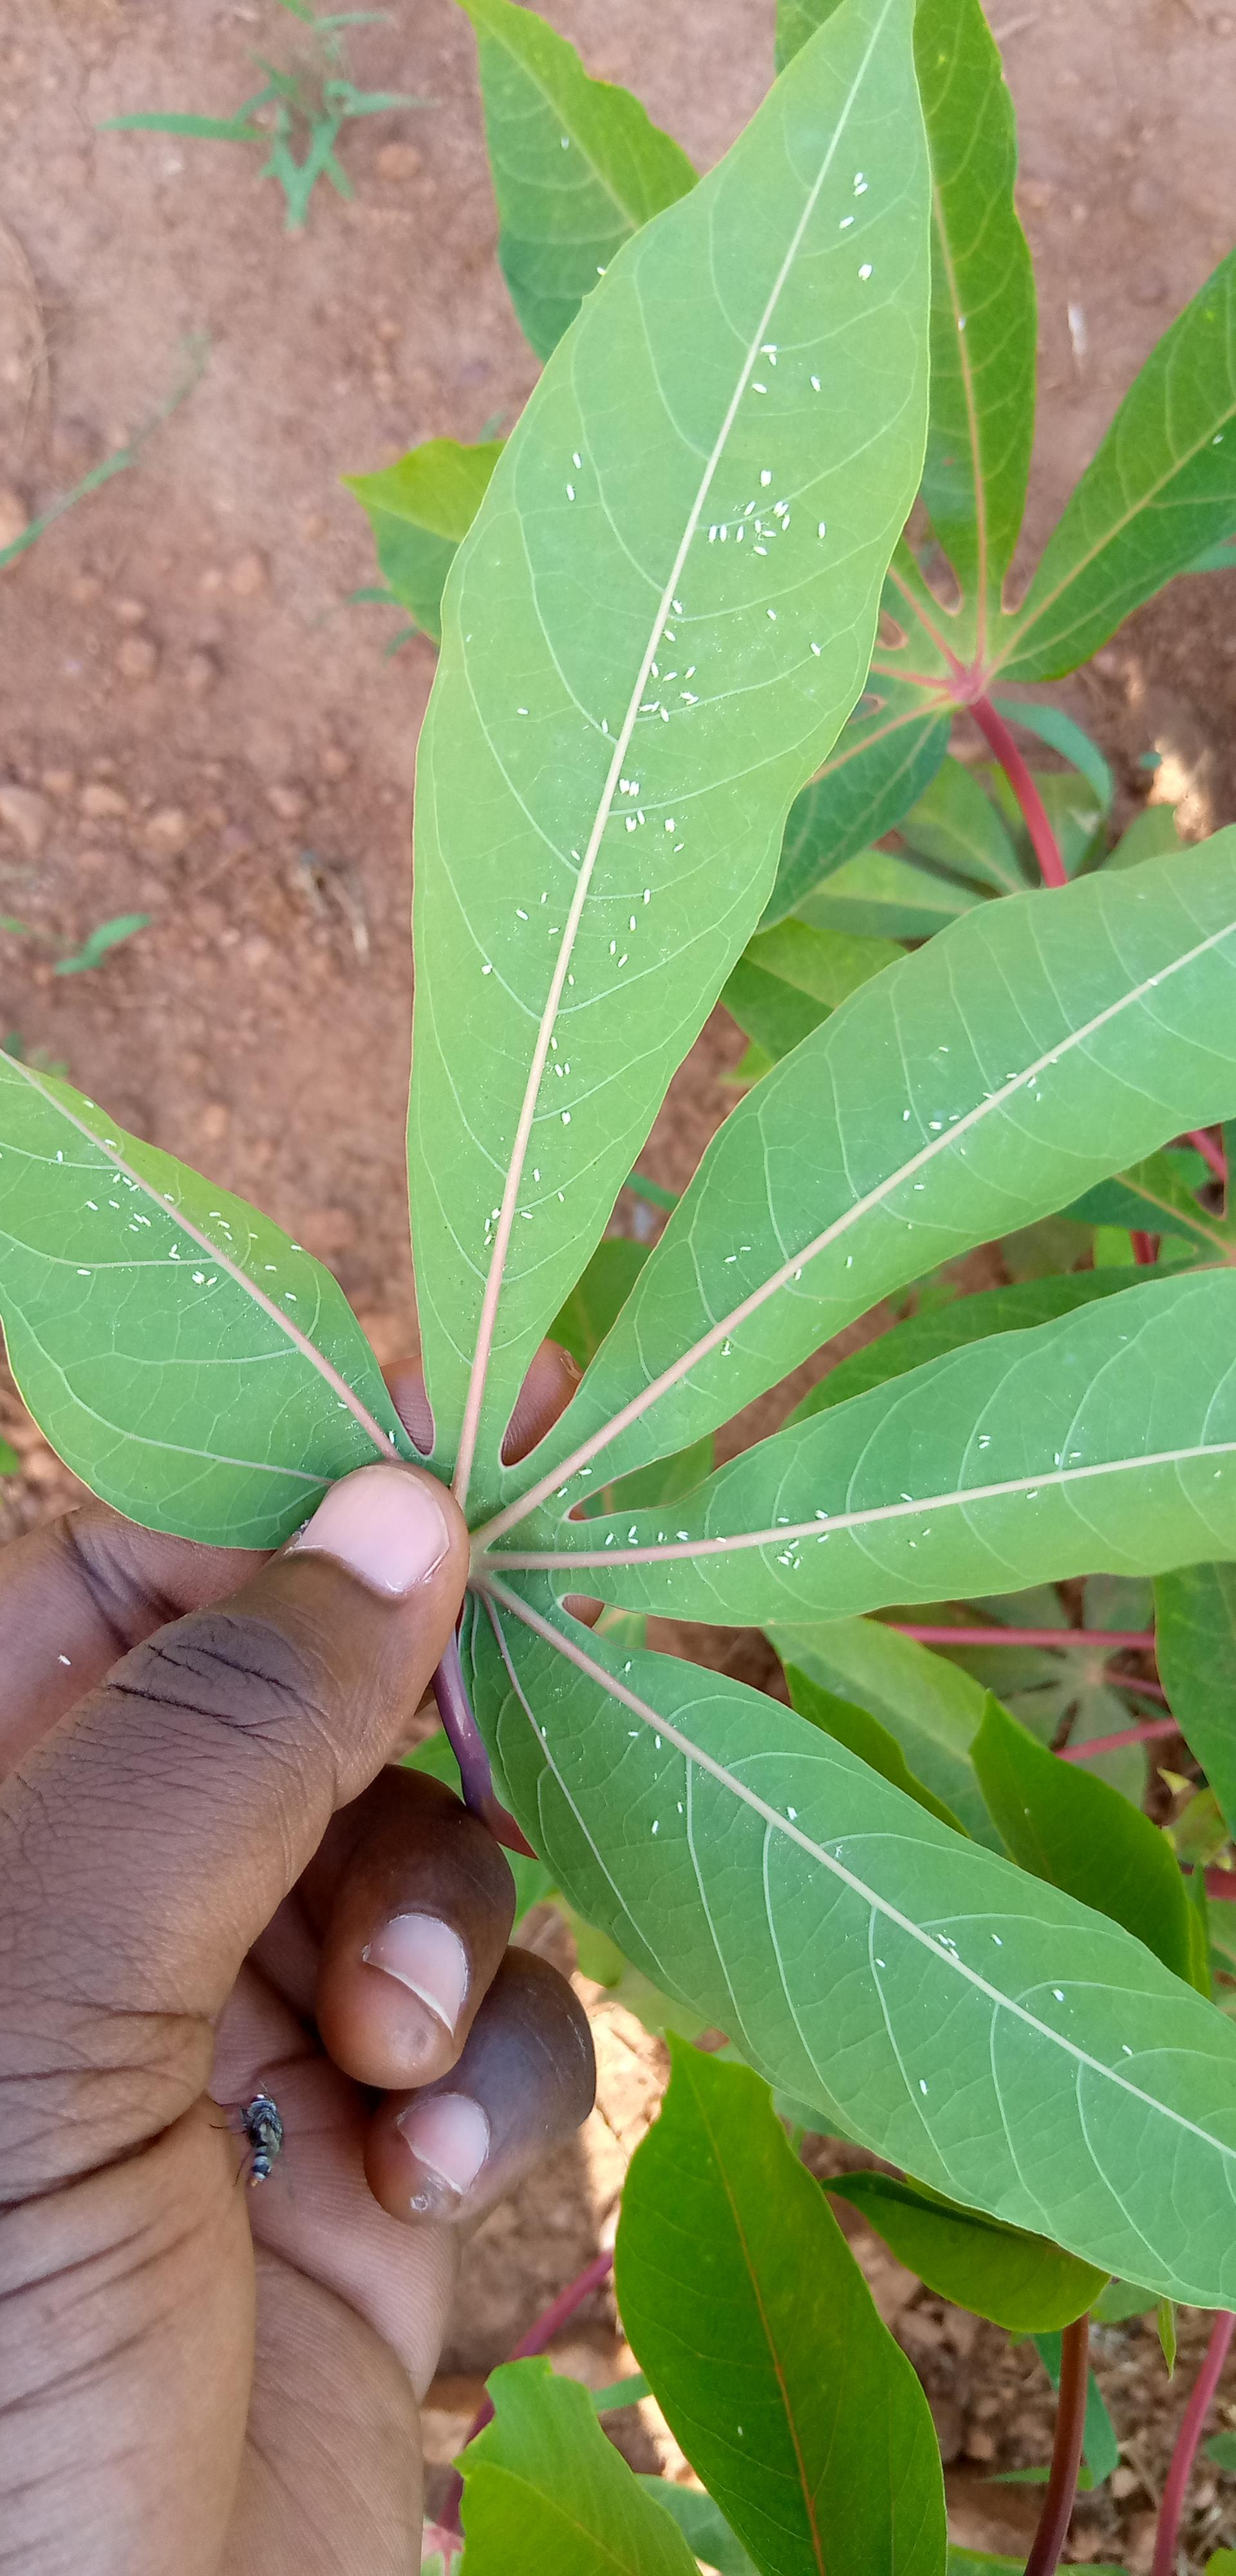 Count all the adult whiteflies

163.